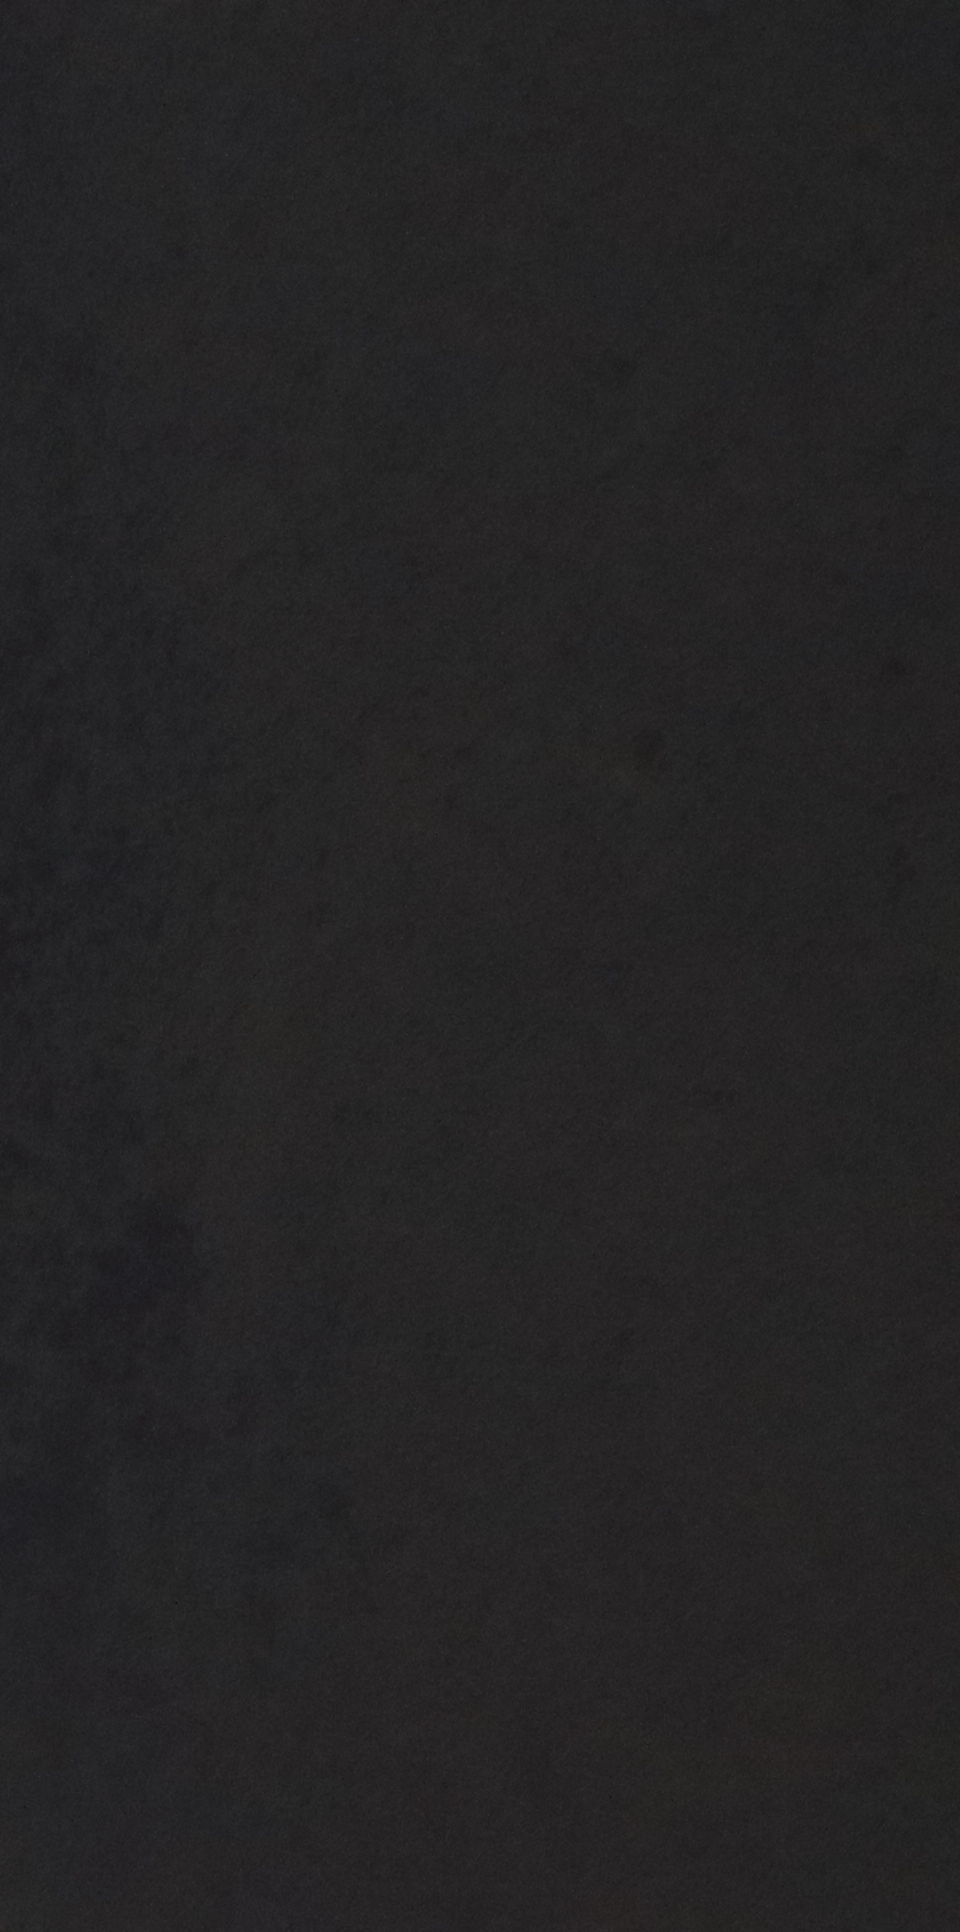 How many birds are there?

0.